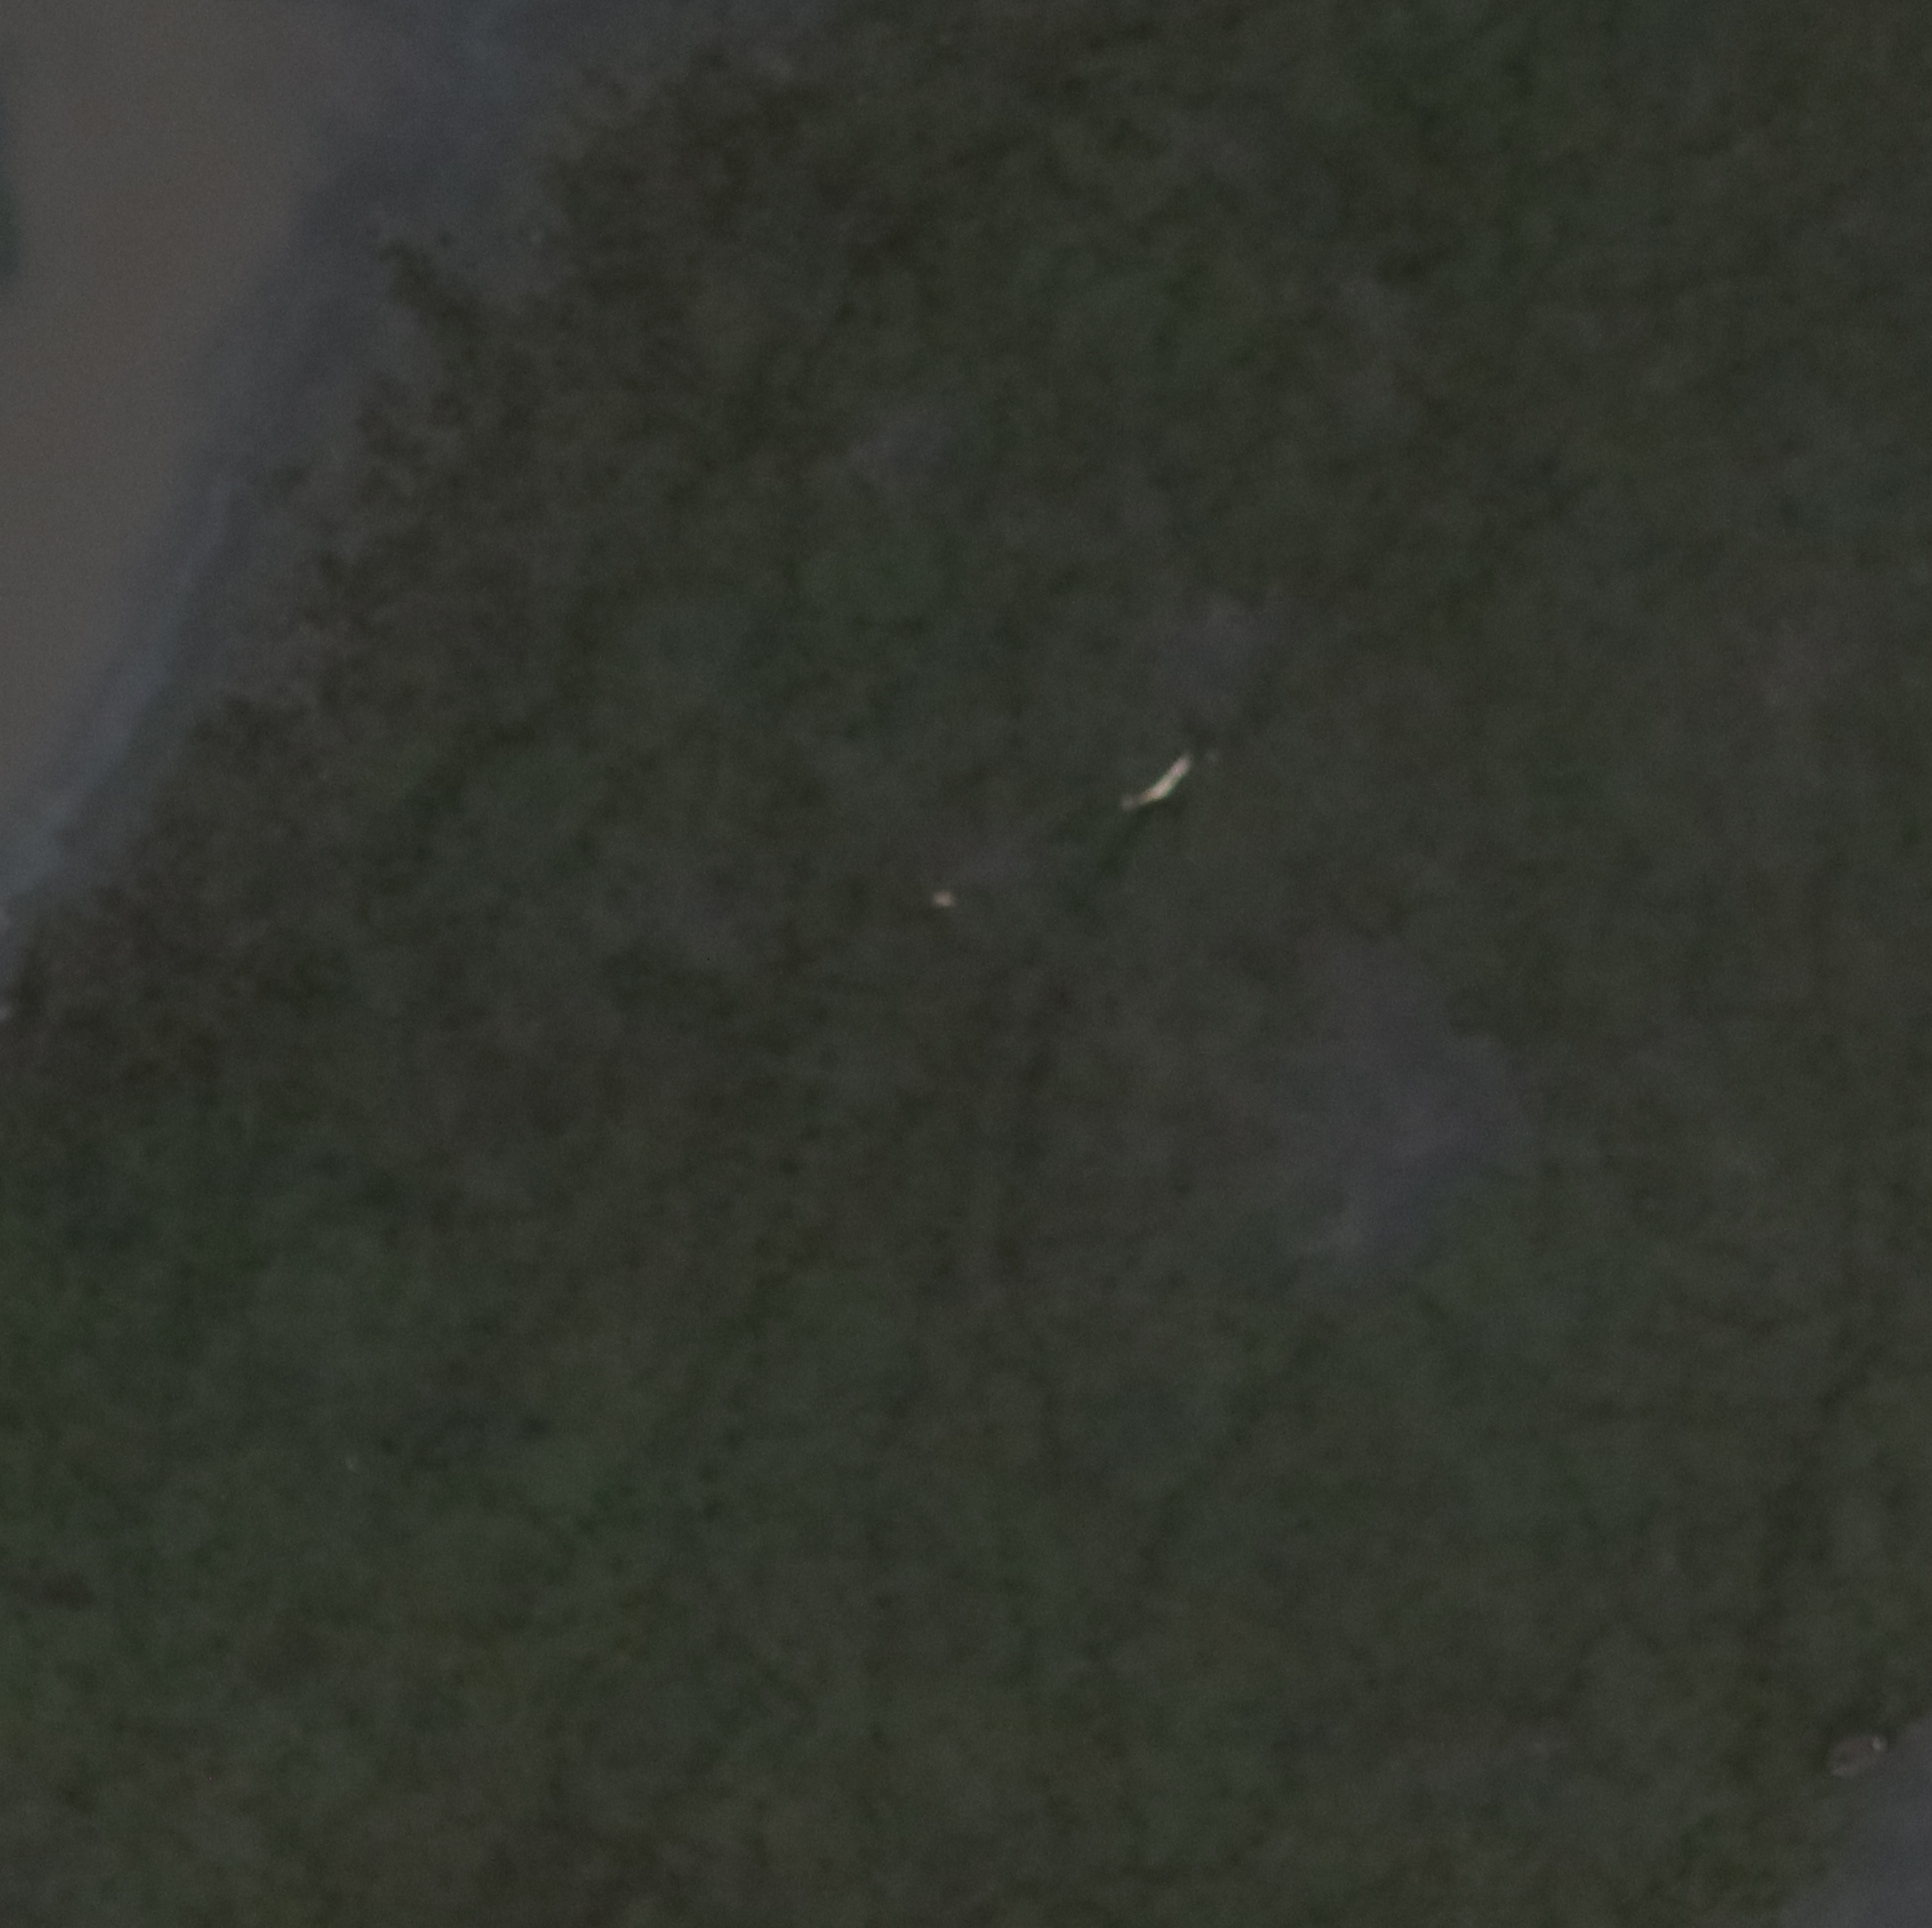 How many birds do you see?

1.